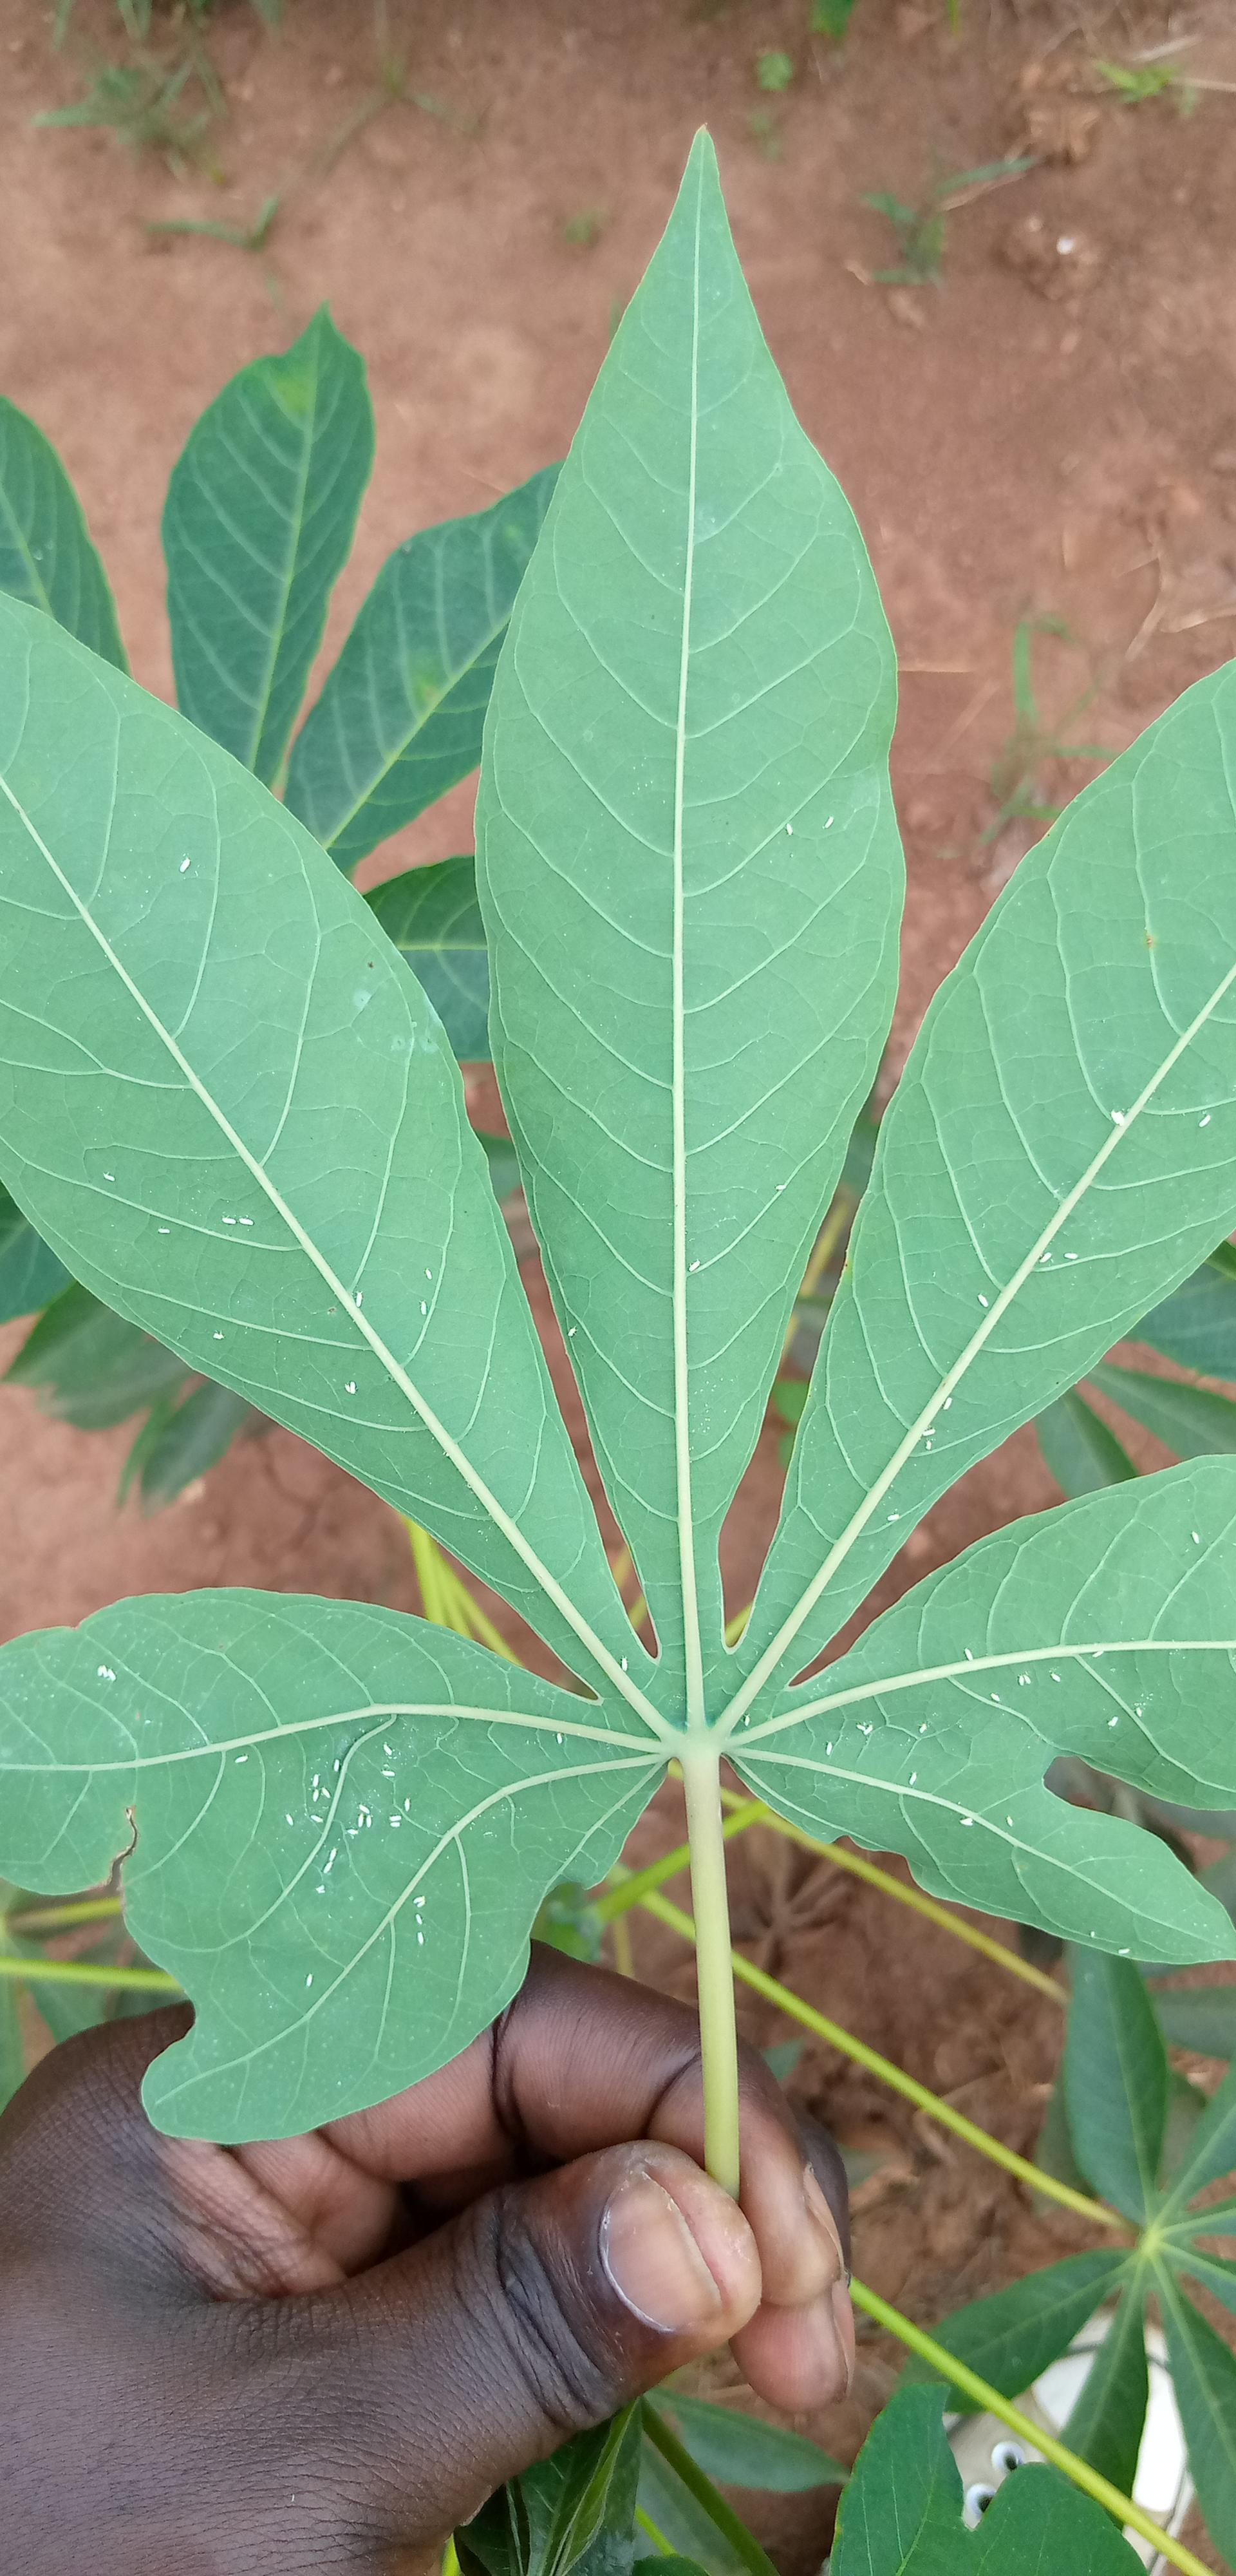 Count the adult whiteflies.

72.